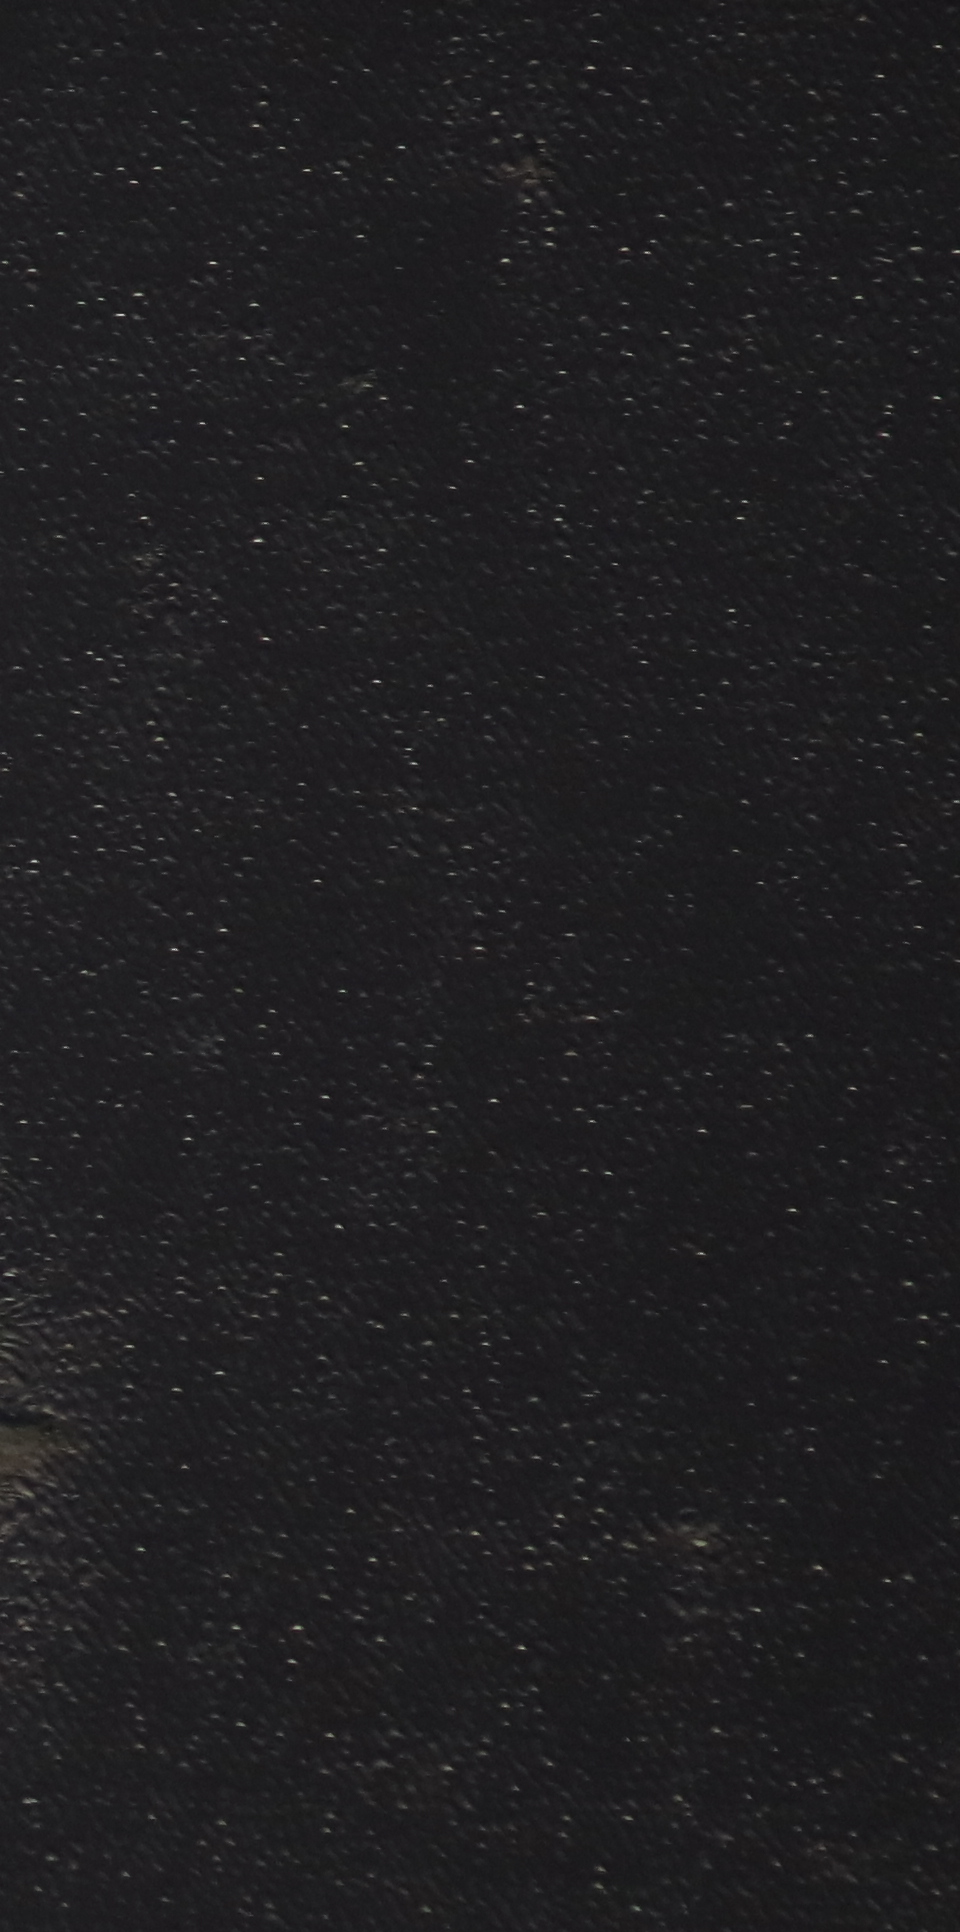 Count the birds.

0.